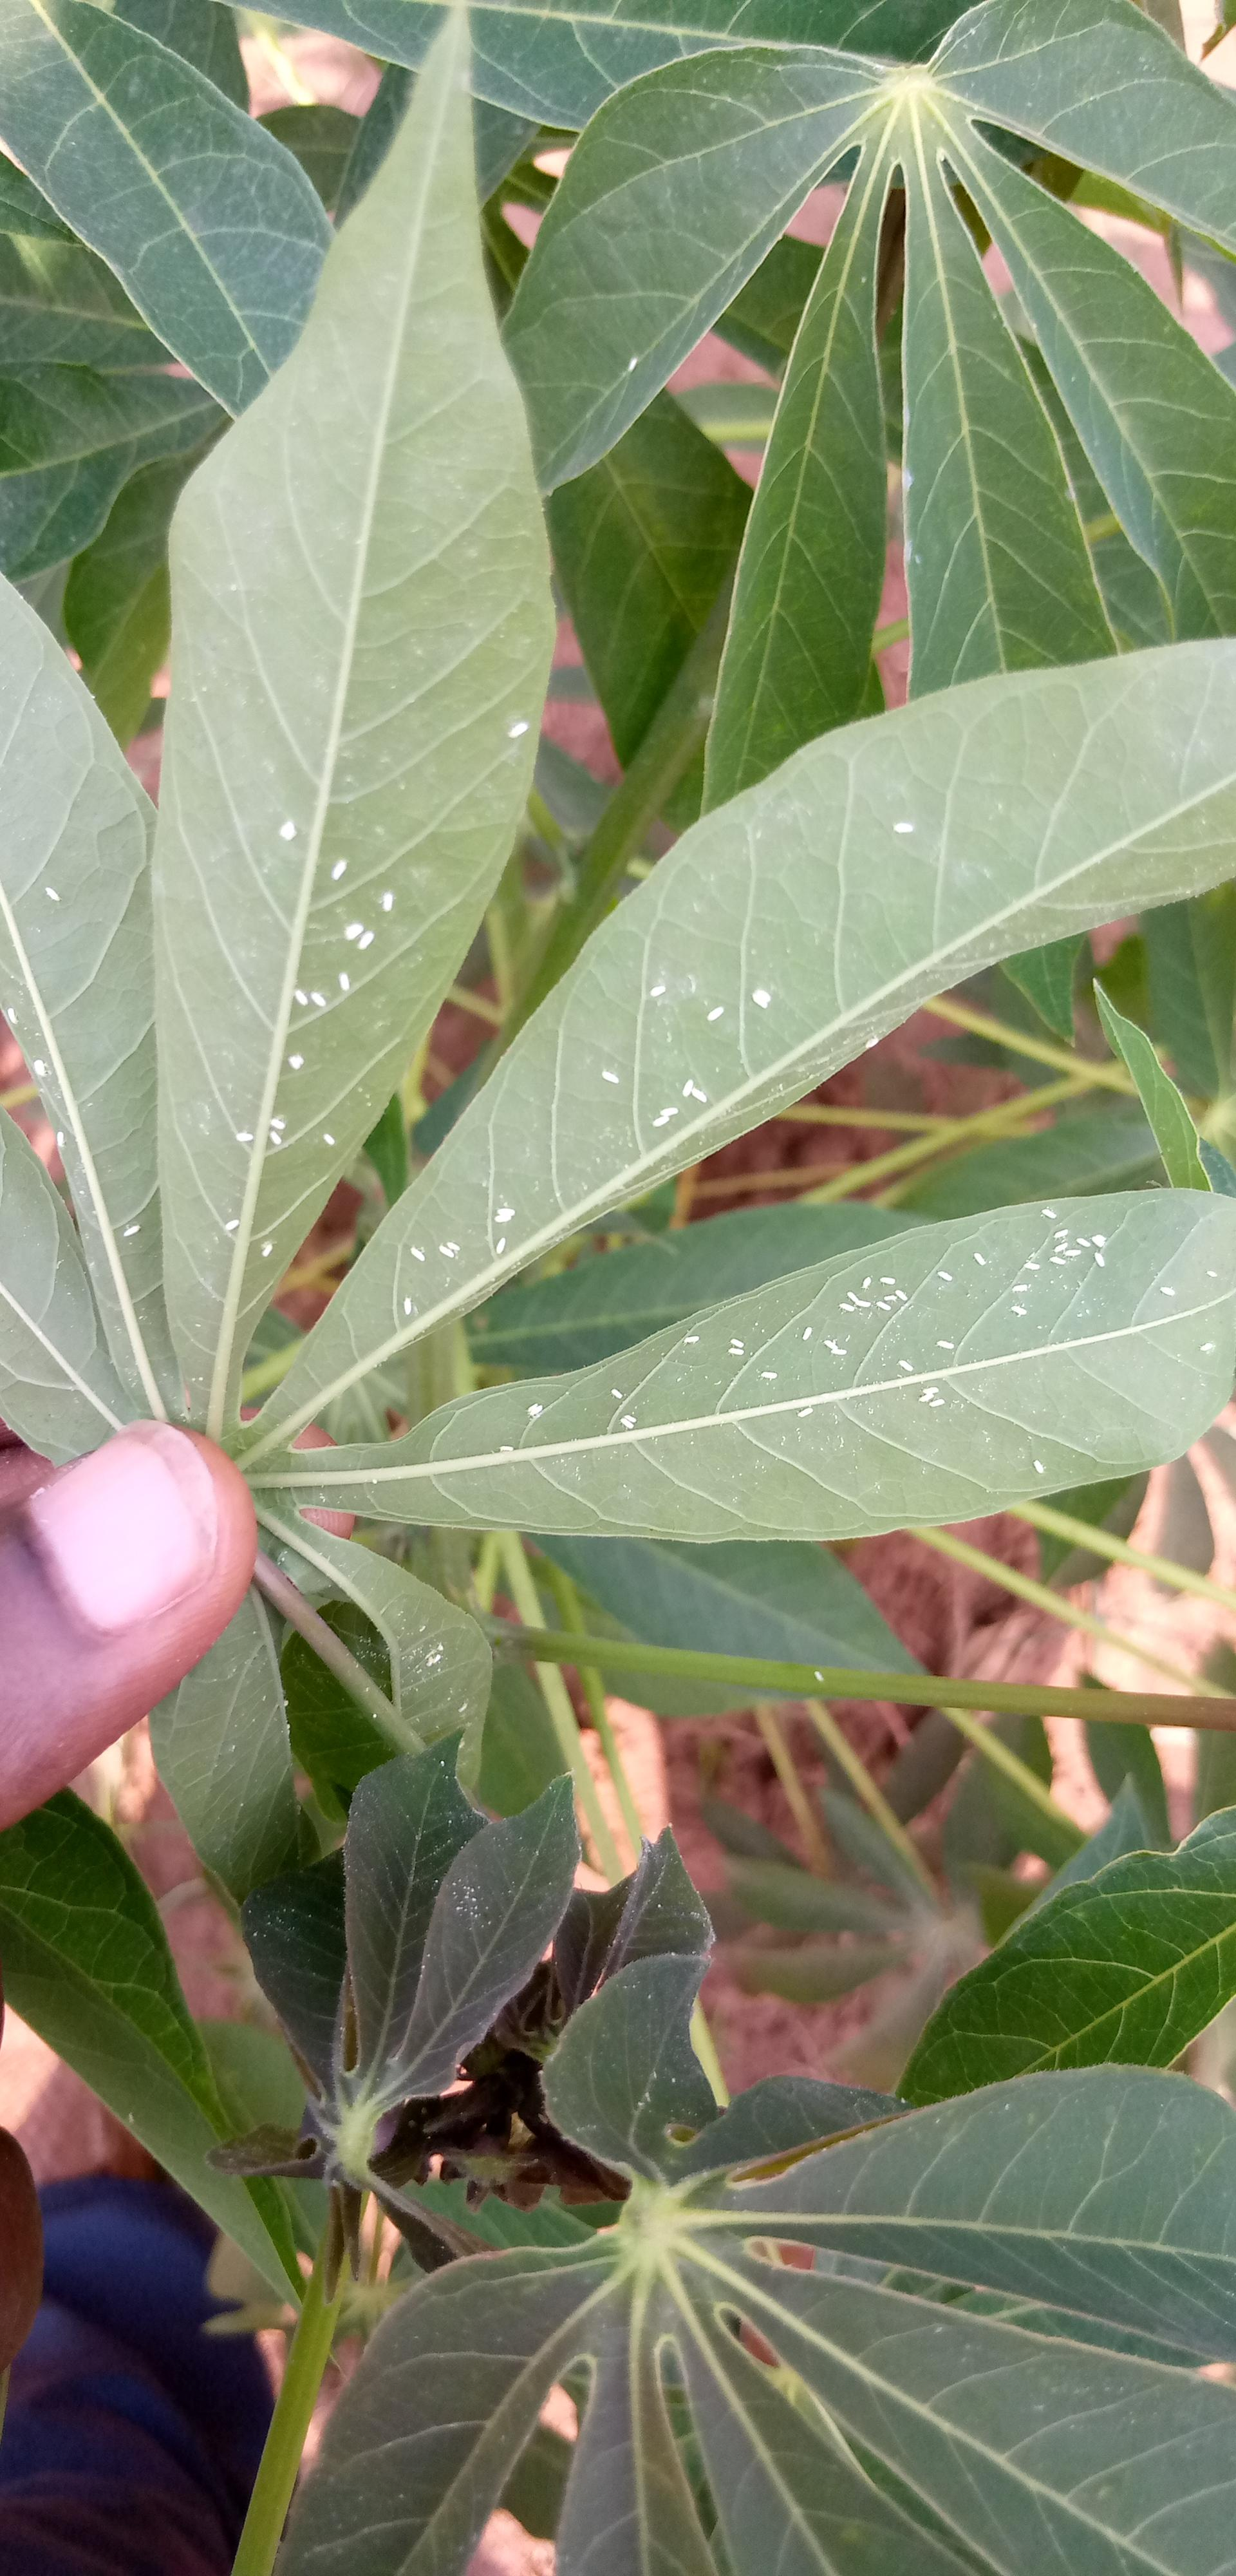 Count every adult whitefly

86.